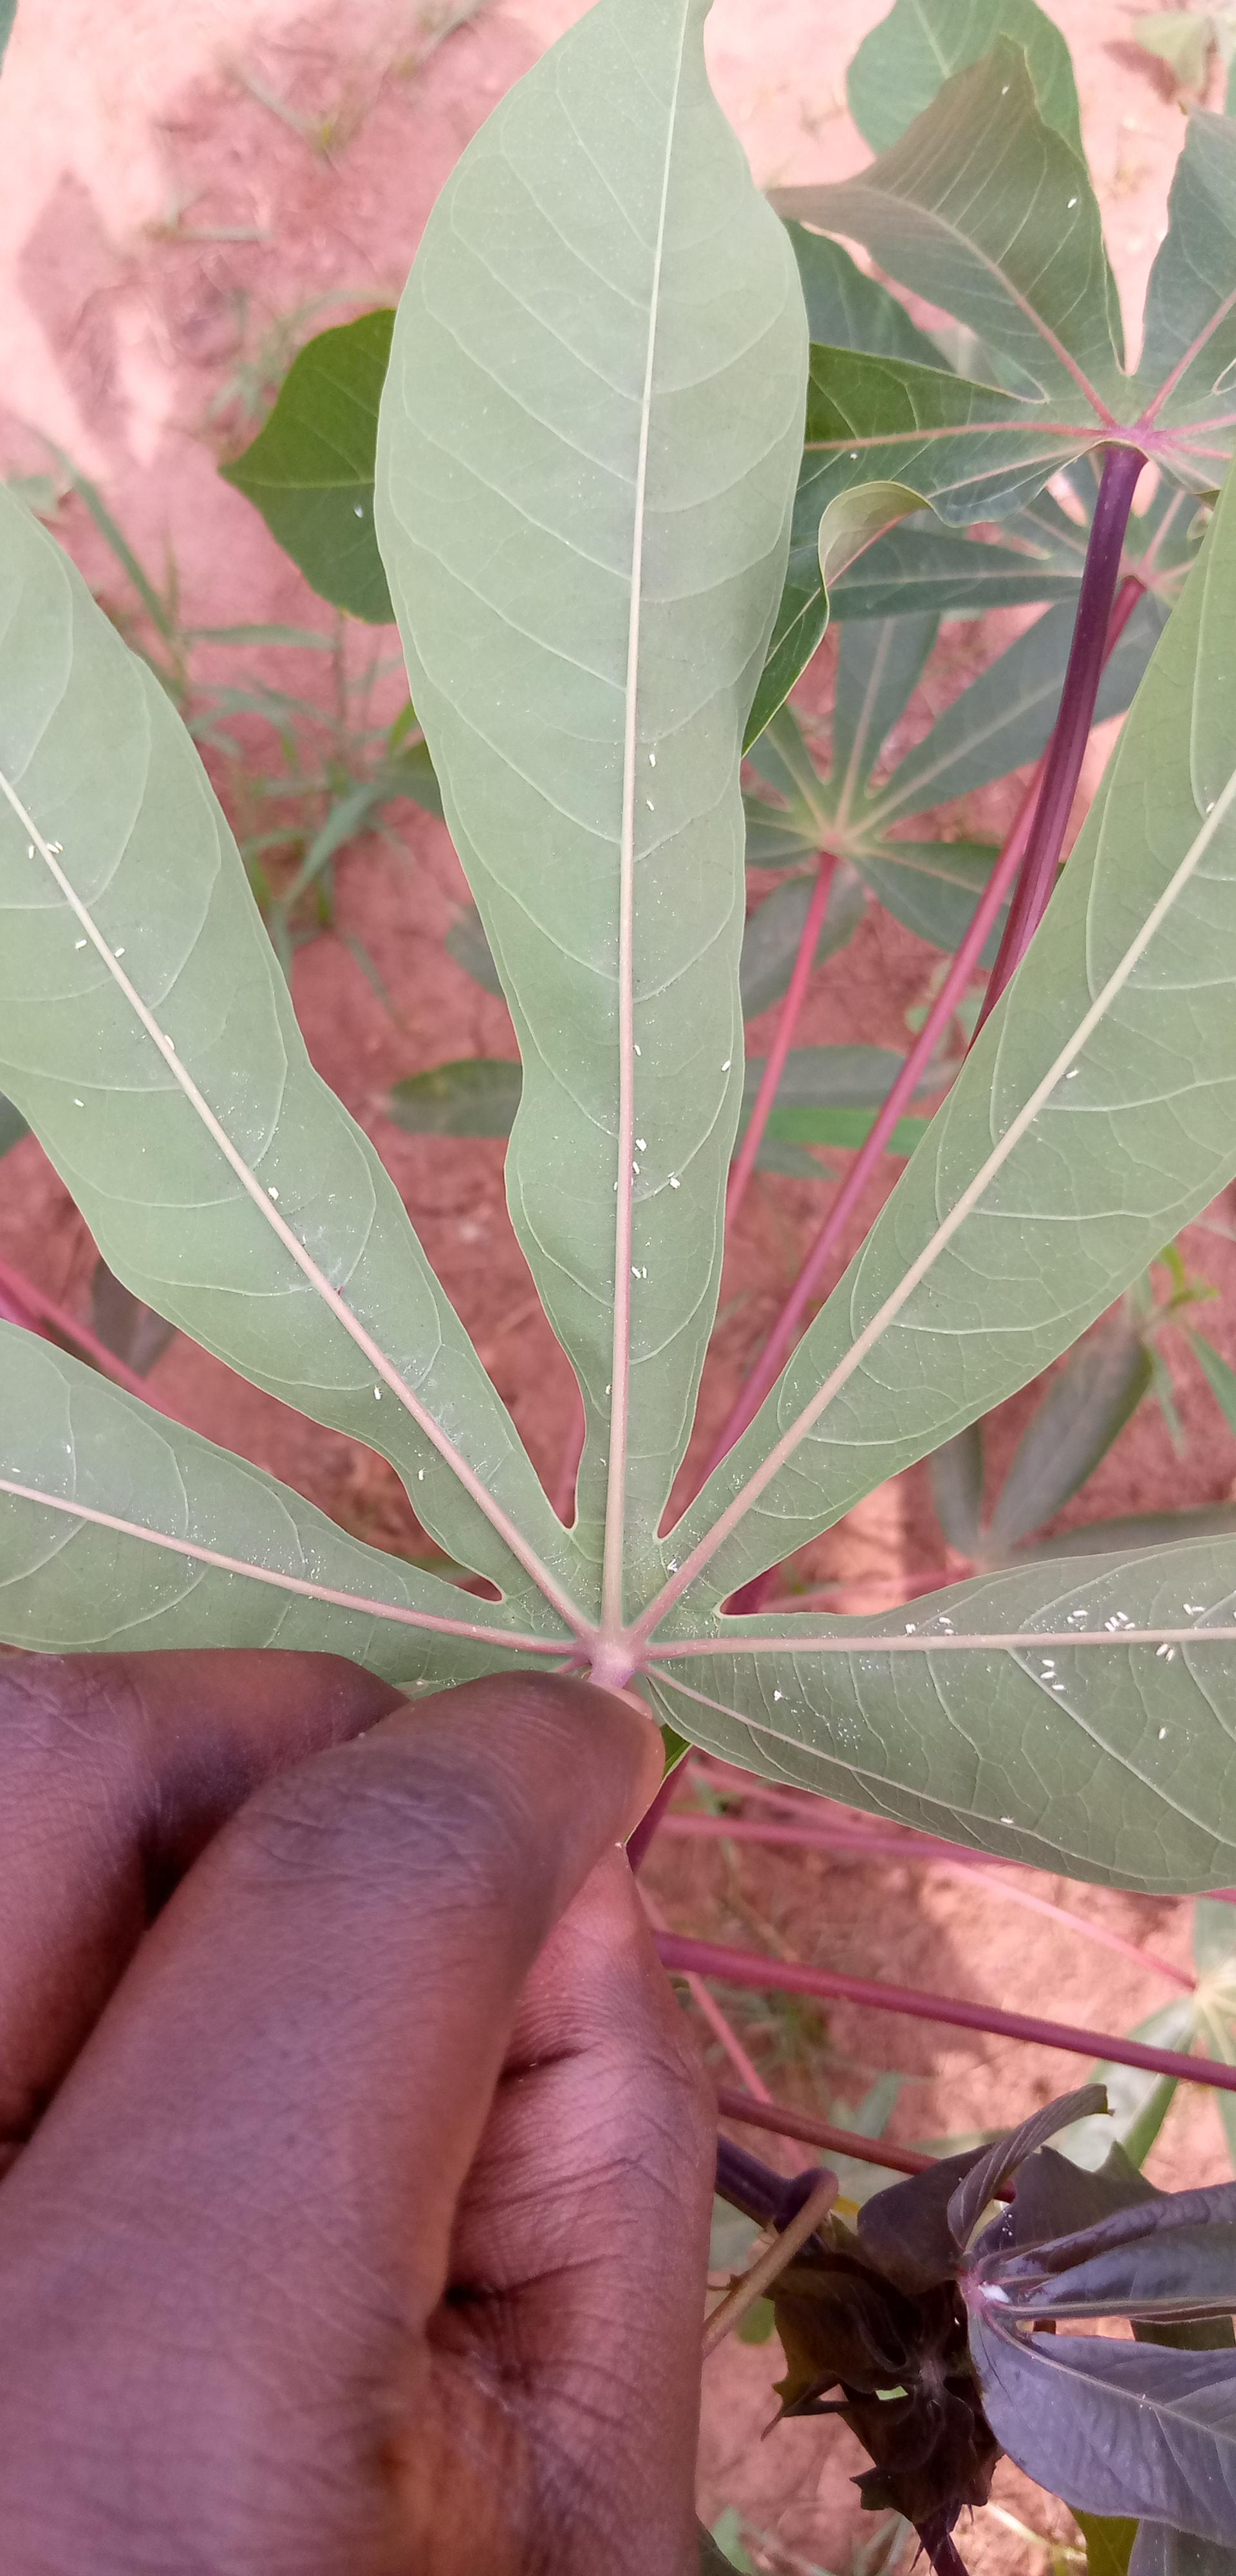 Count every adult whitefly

48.